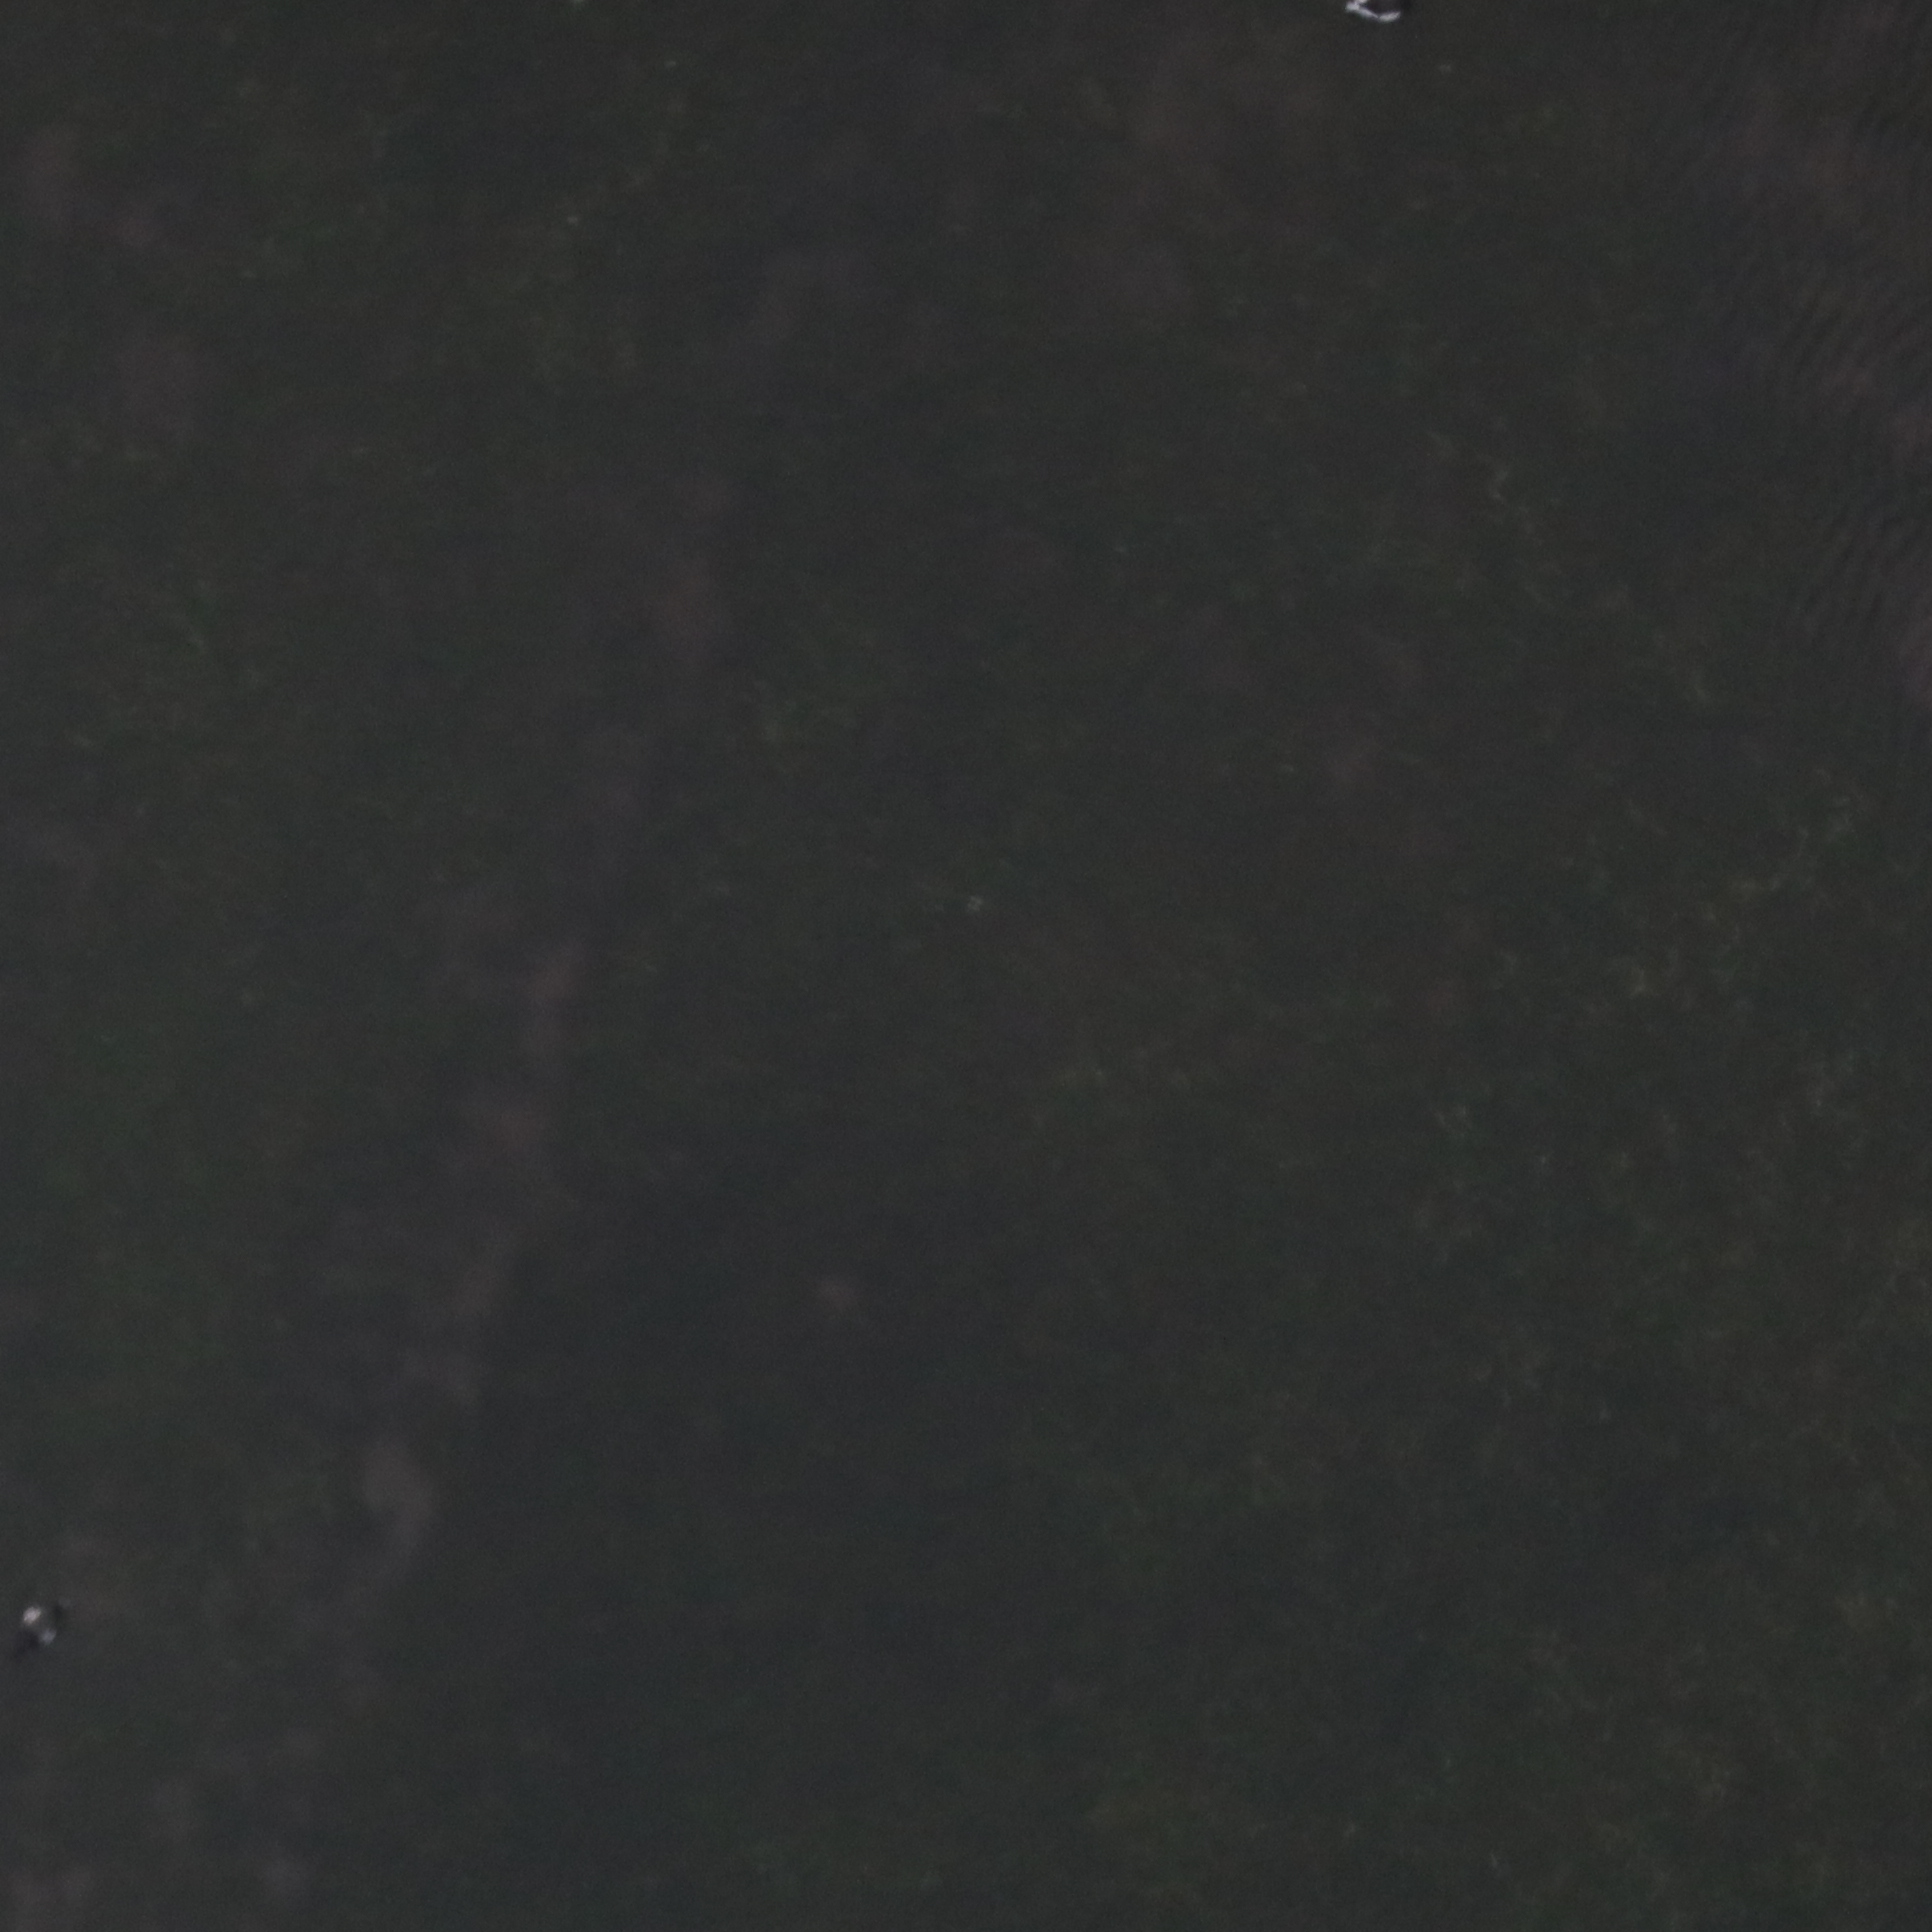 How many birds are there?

2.